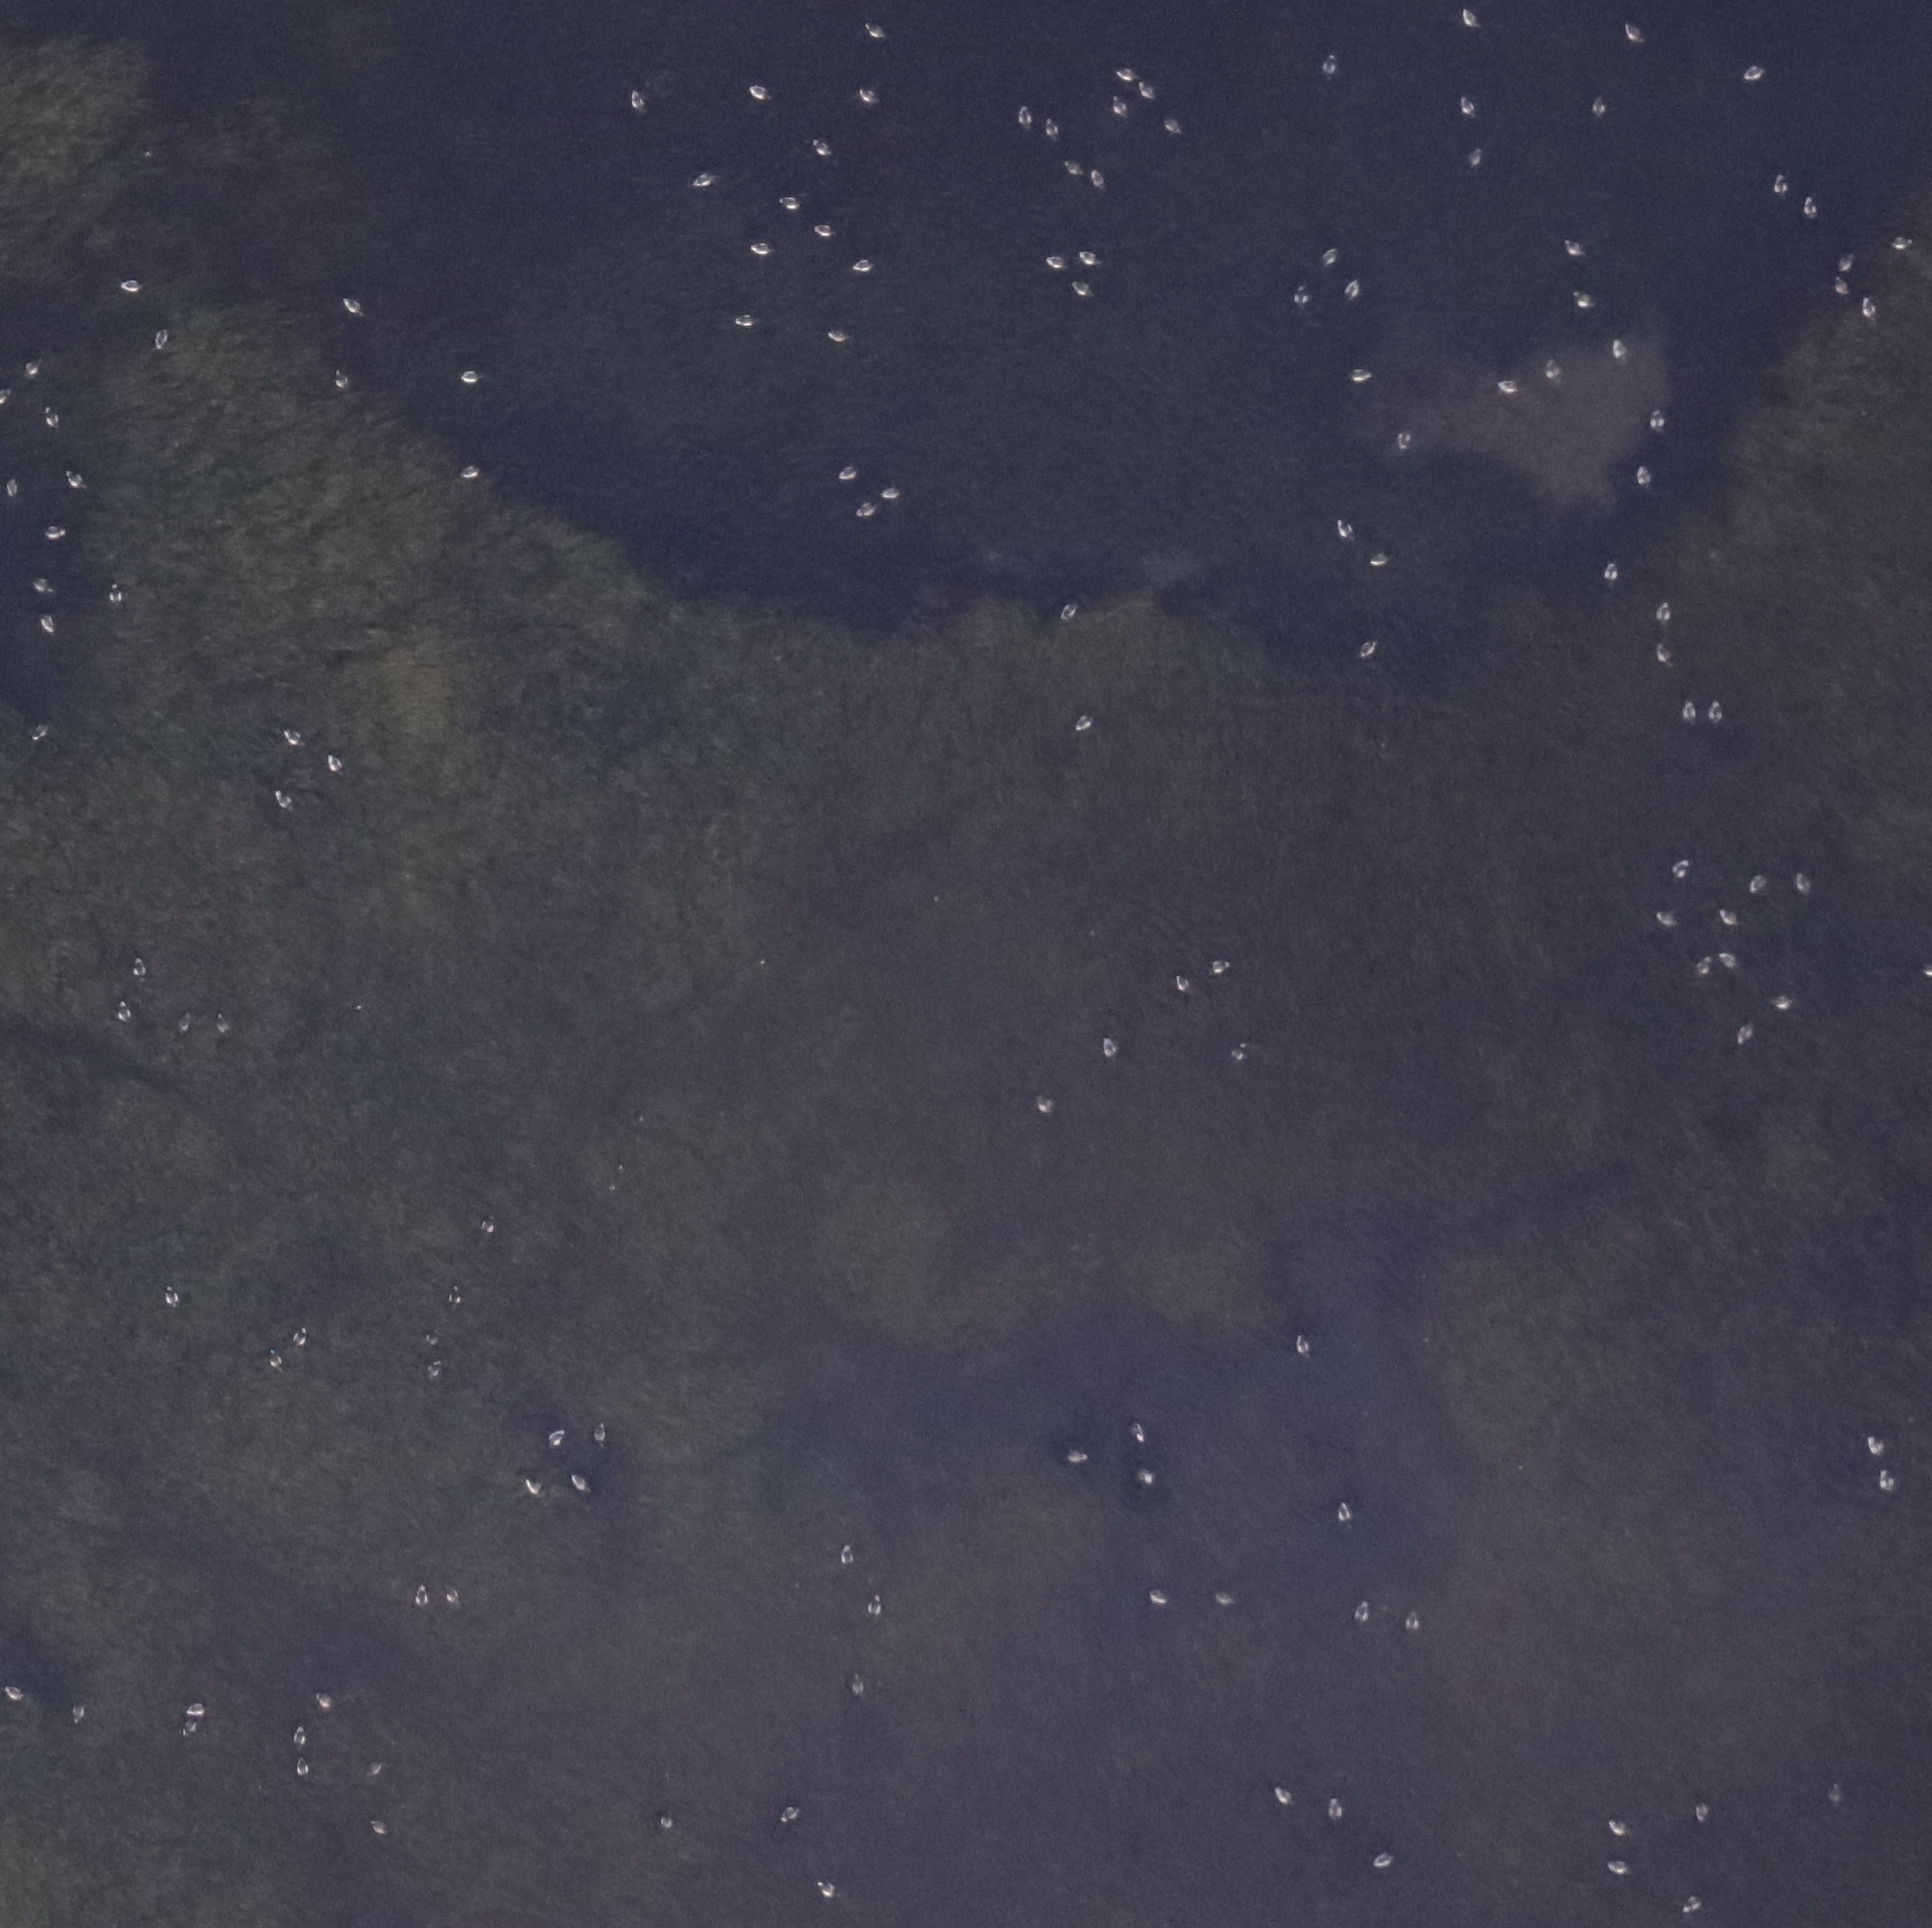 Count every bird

144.